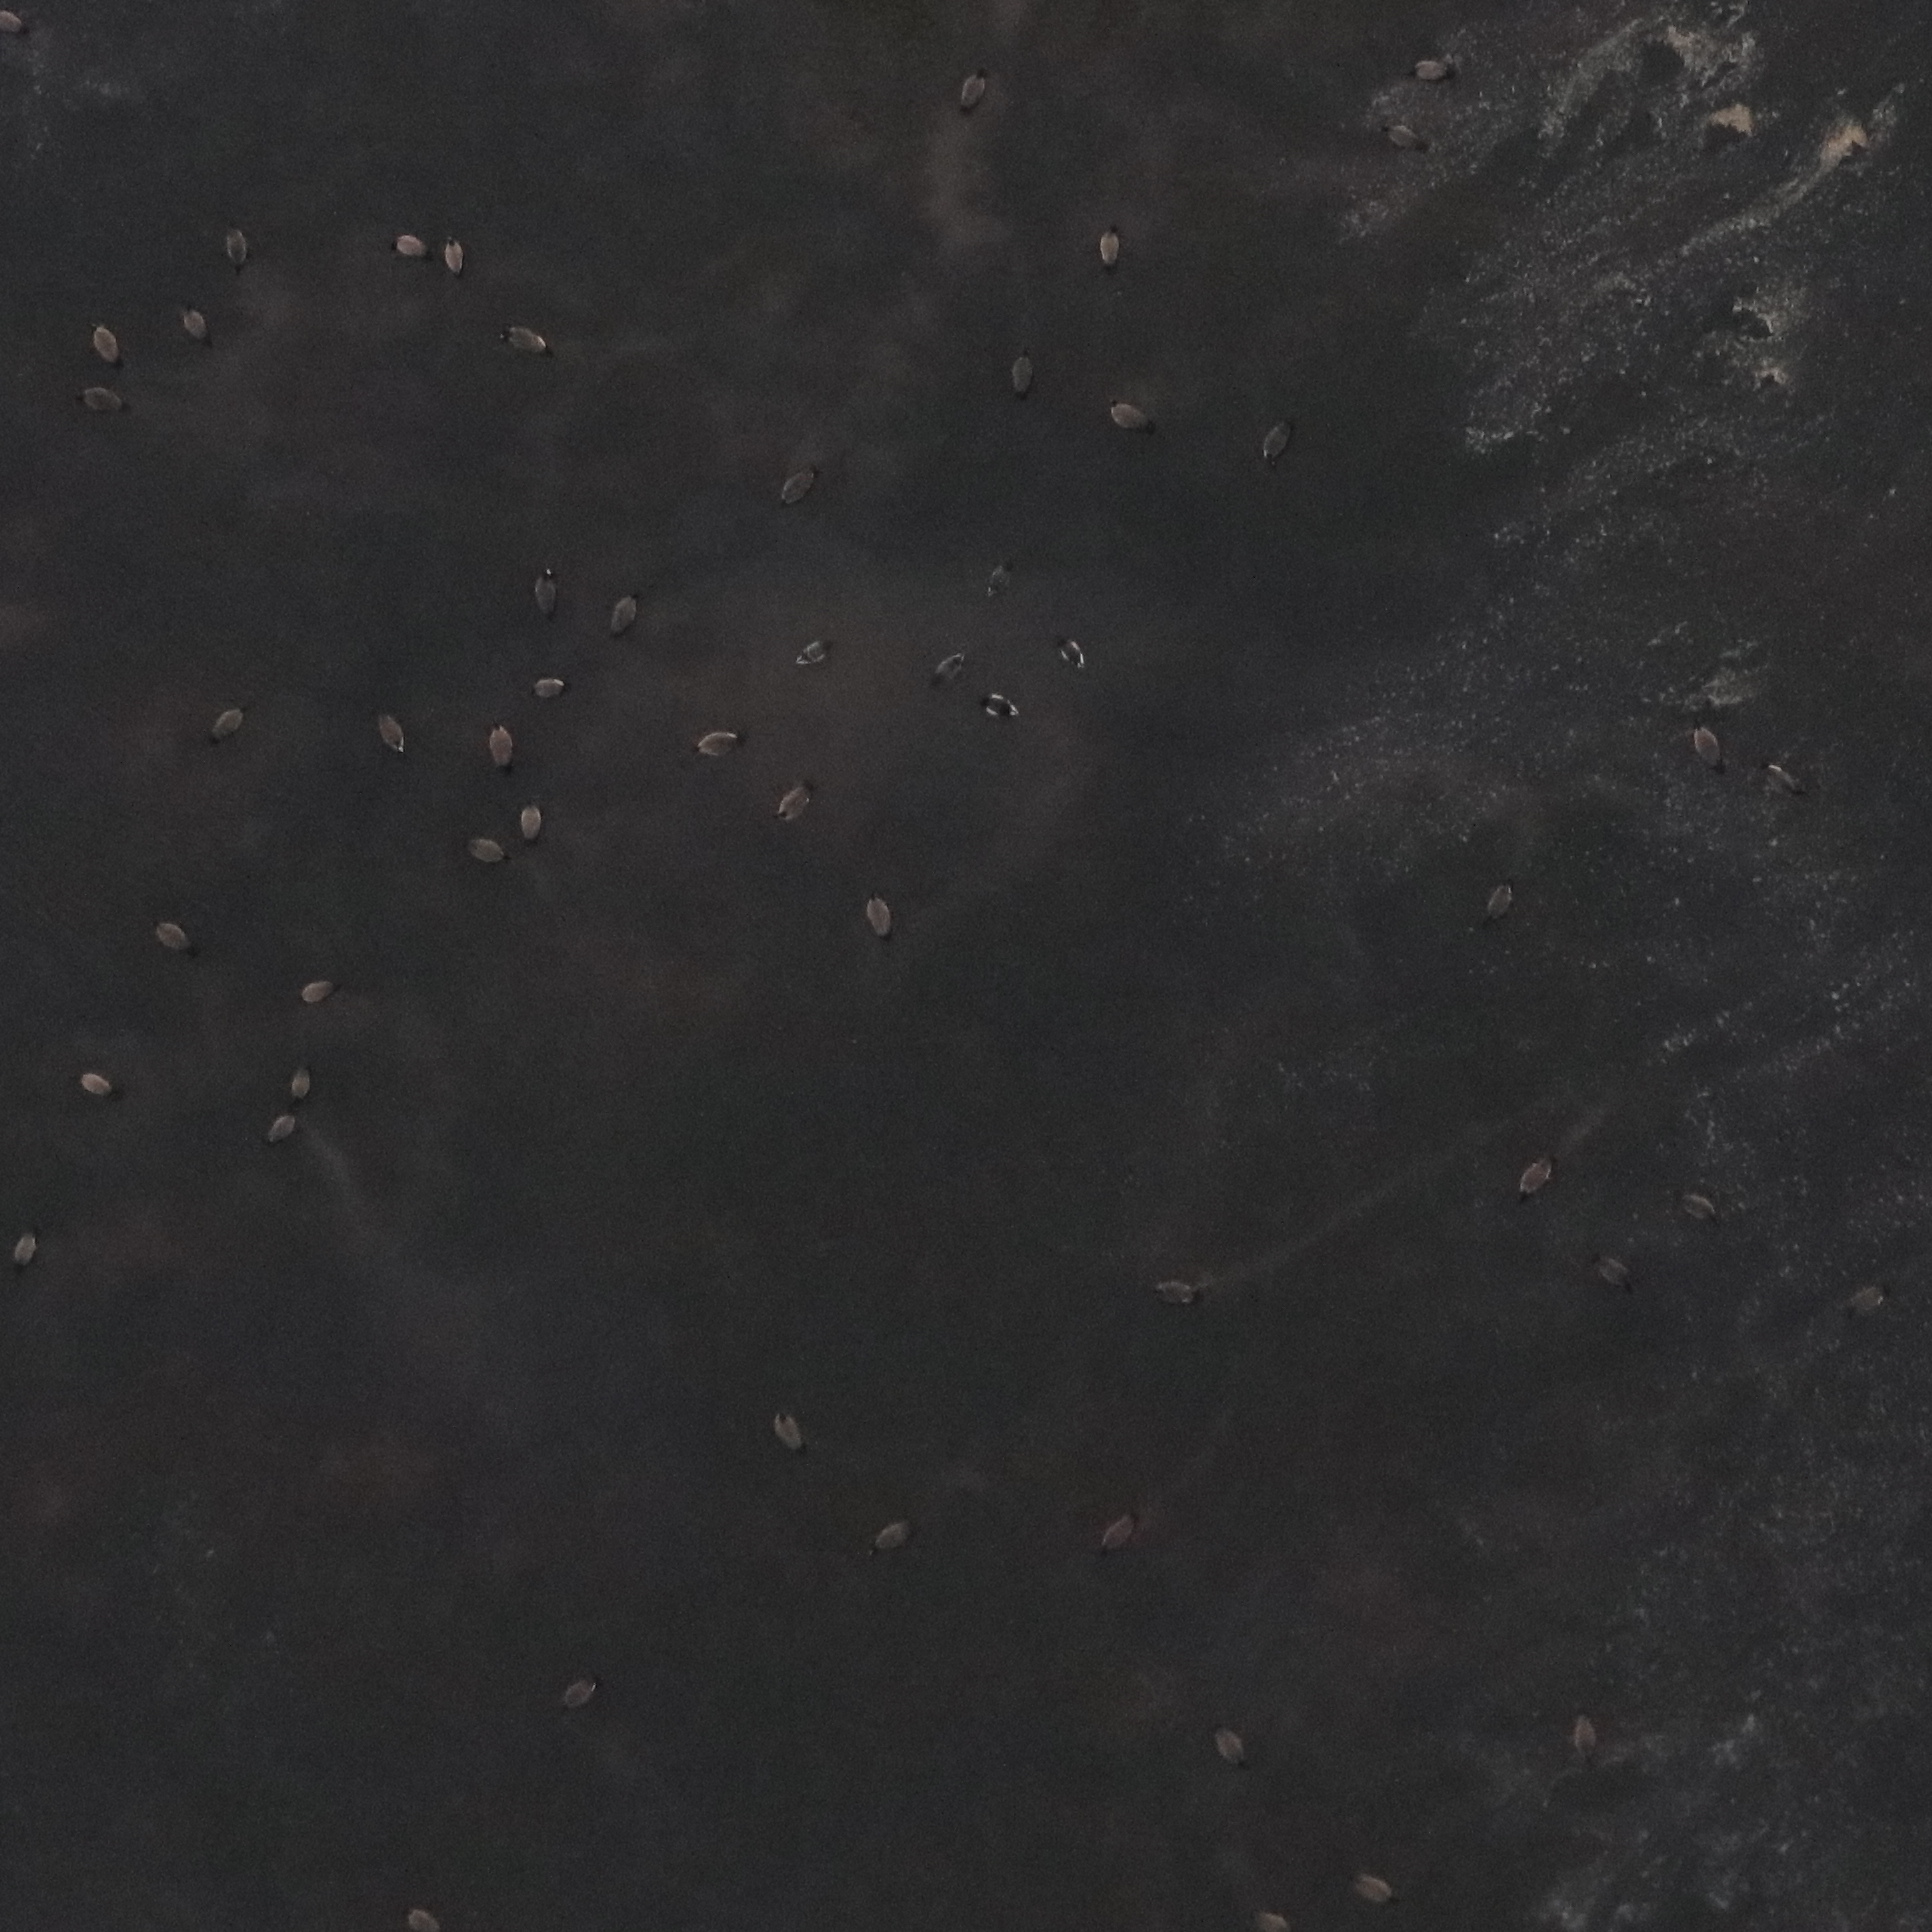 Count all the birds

55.